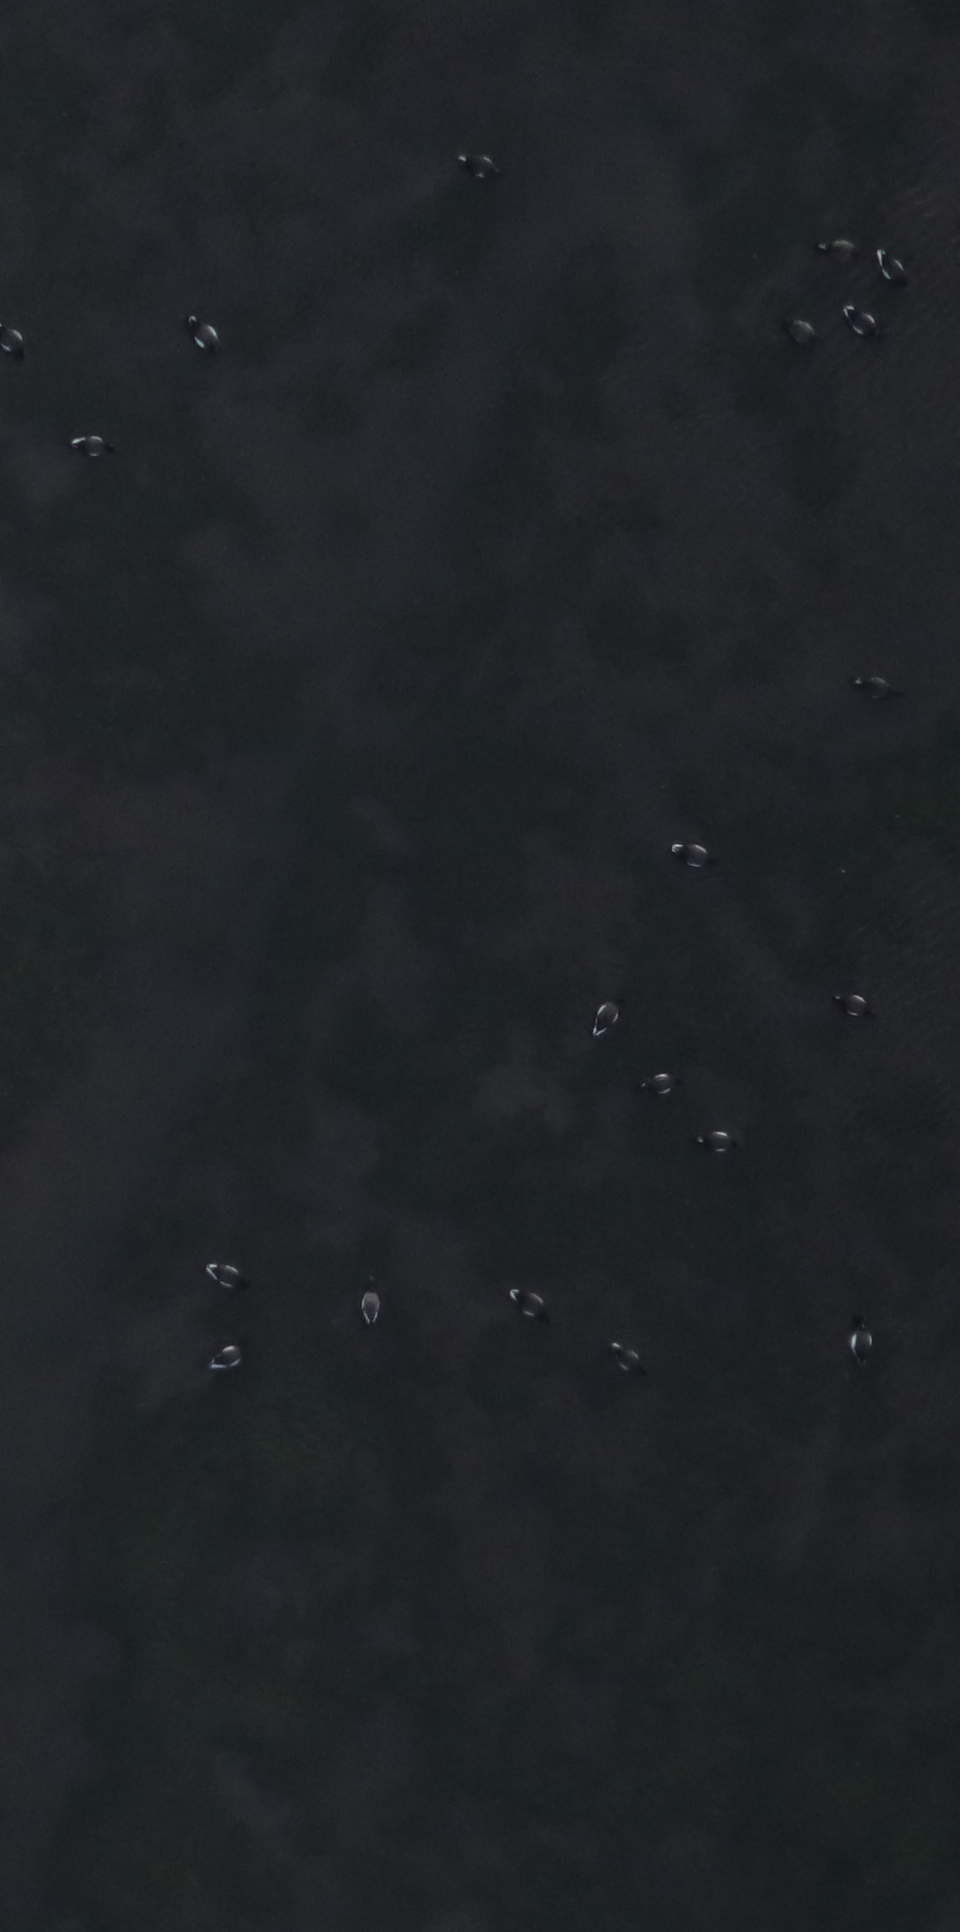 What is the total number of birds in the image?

20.